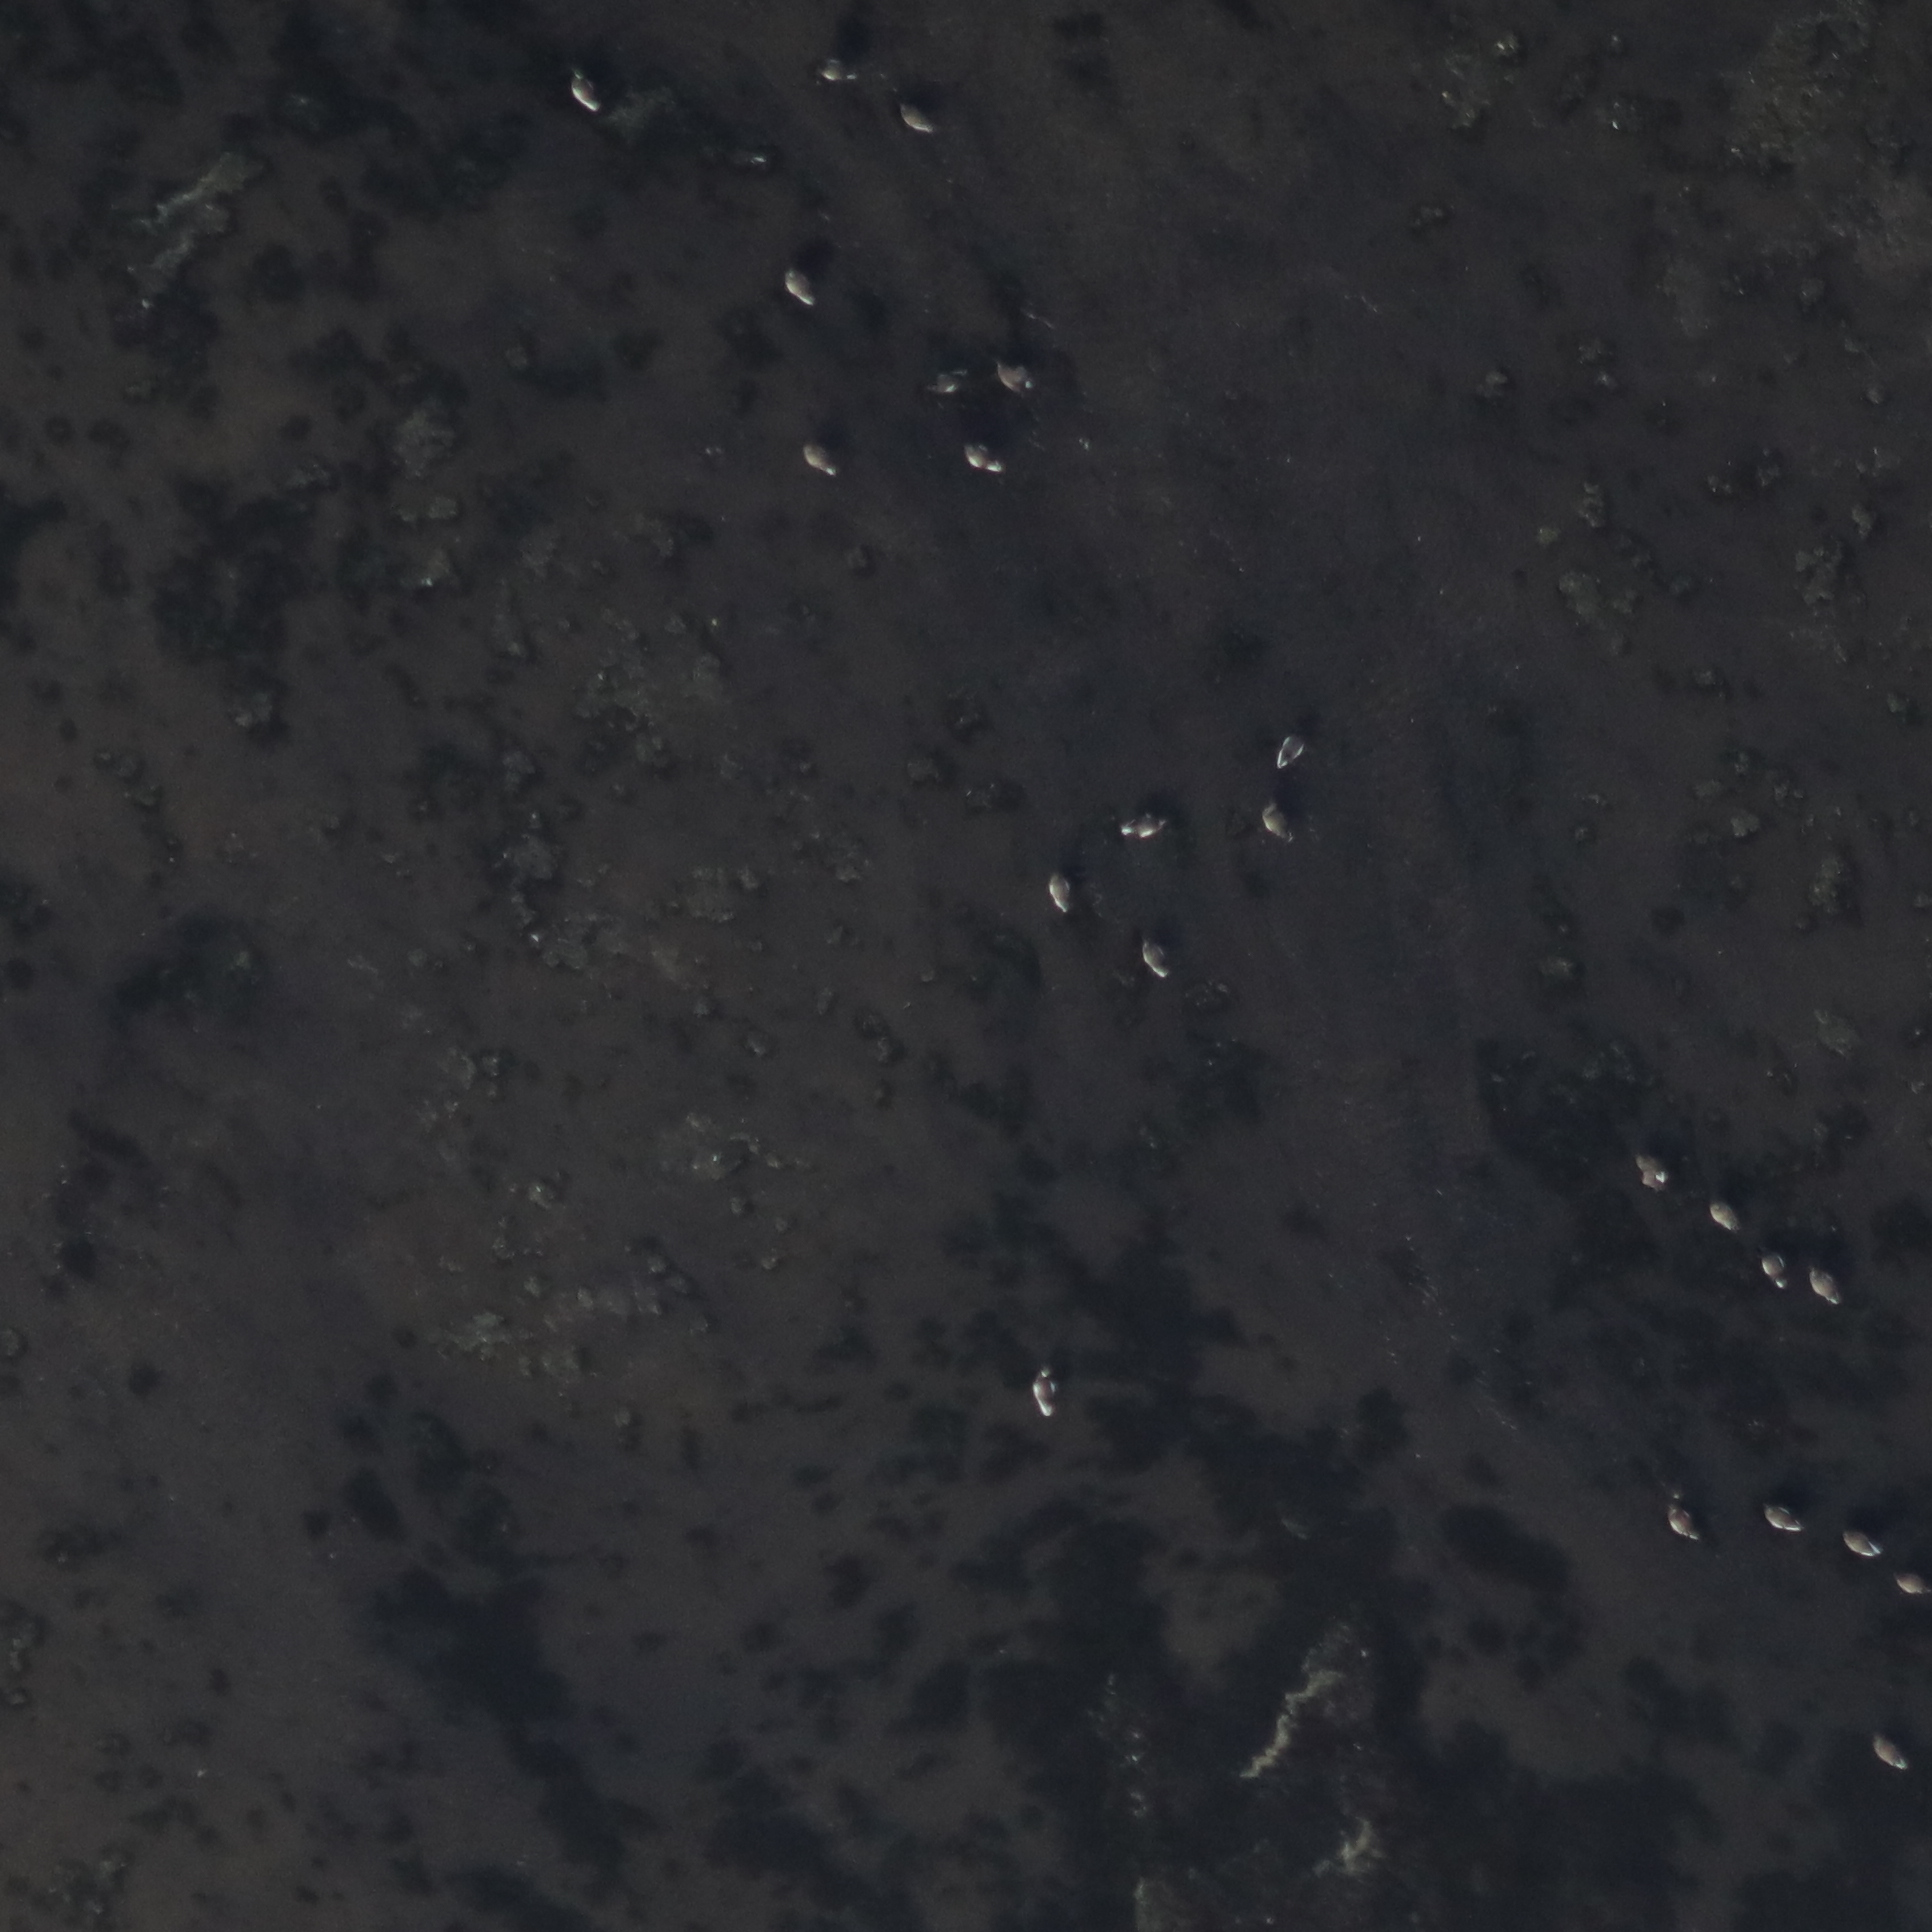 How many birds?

23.